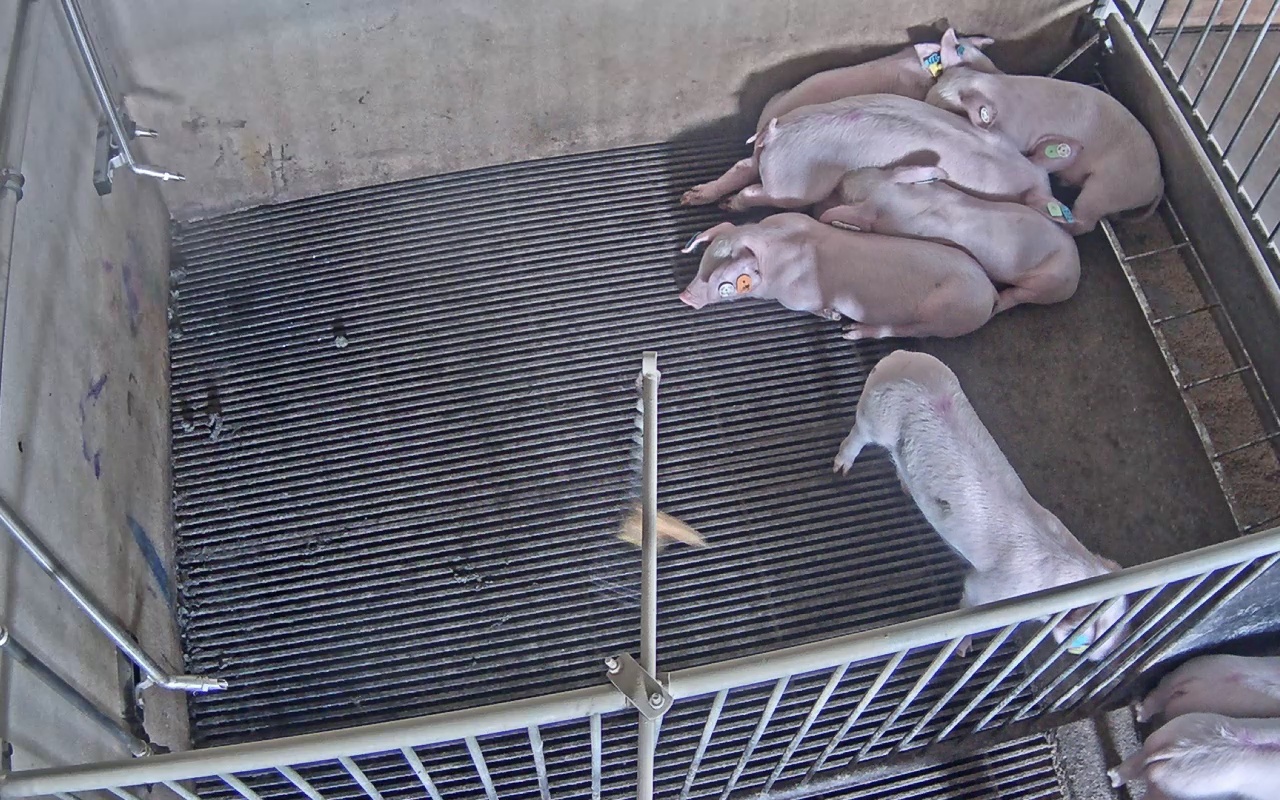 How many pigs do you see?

8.